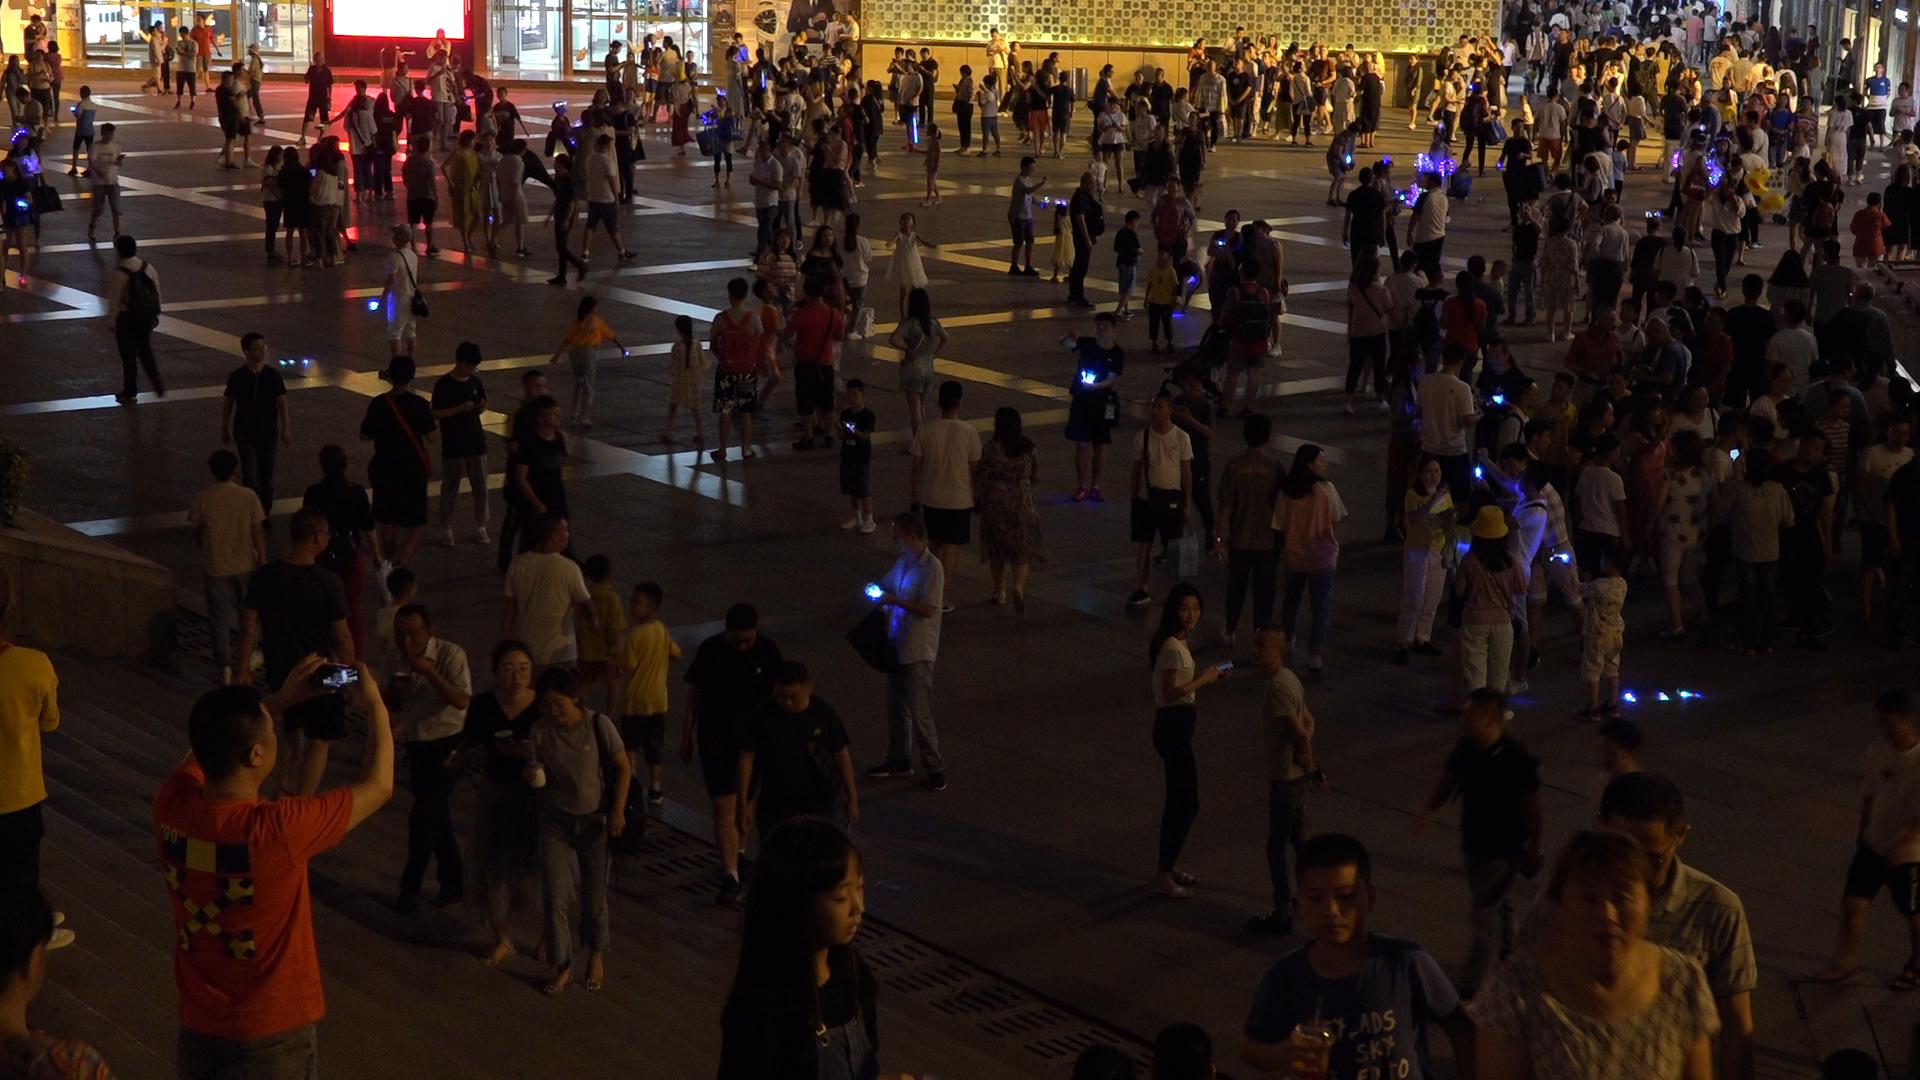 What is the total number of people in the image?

352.